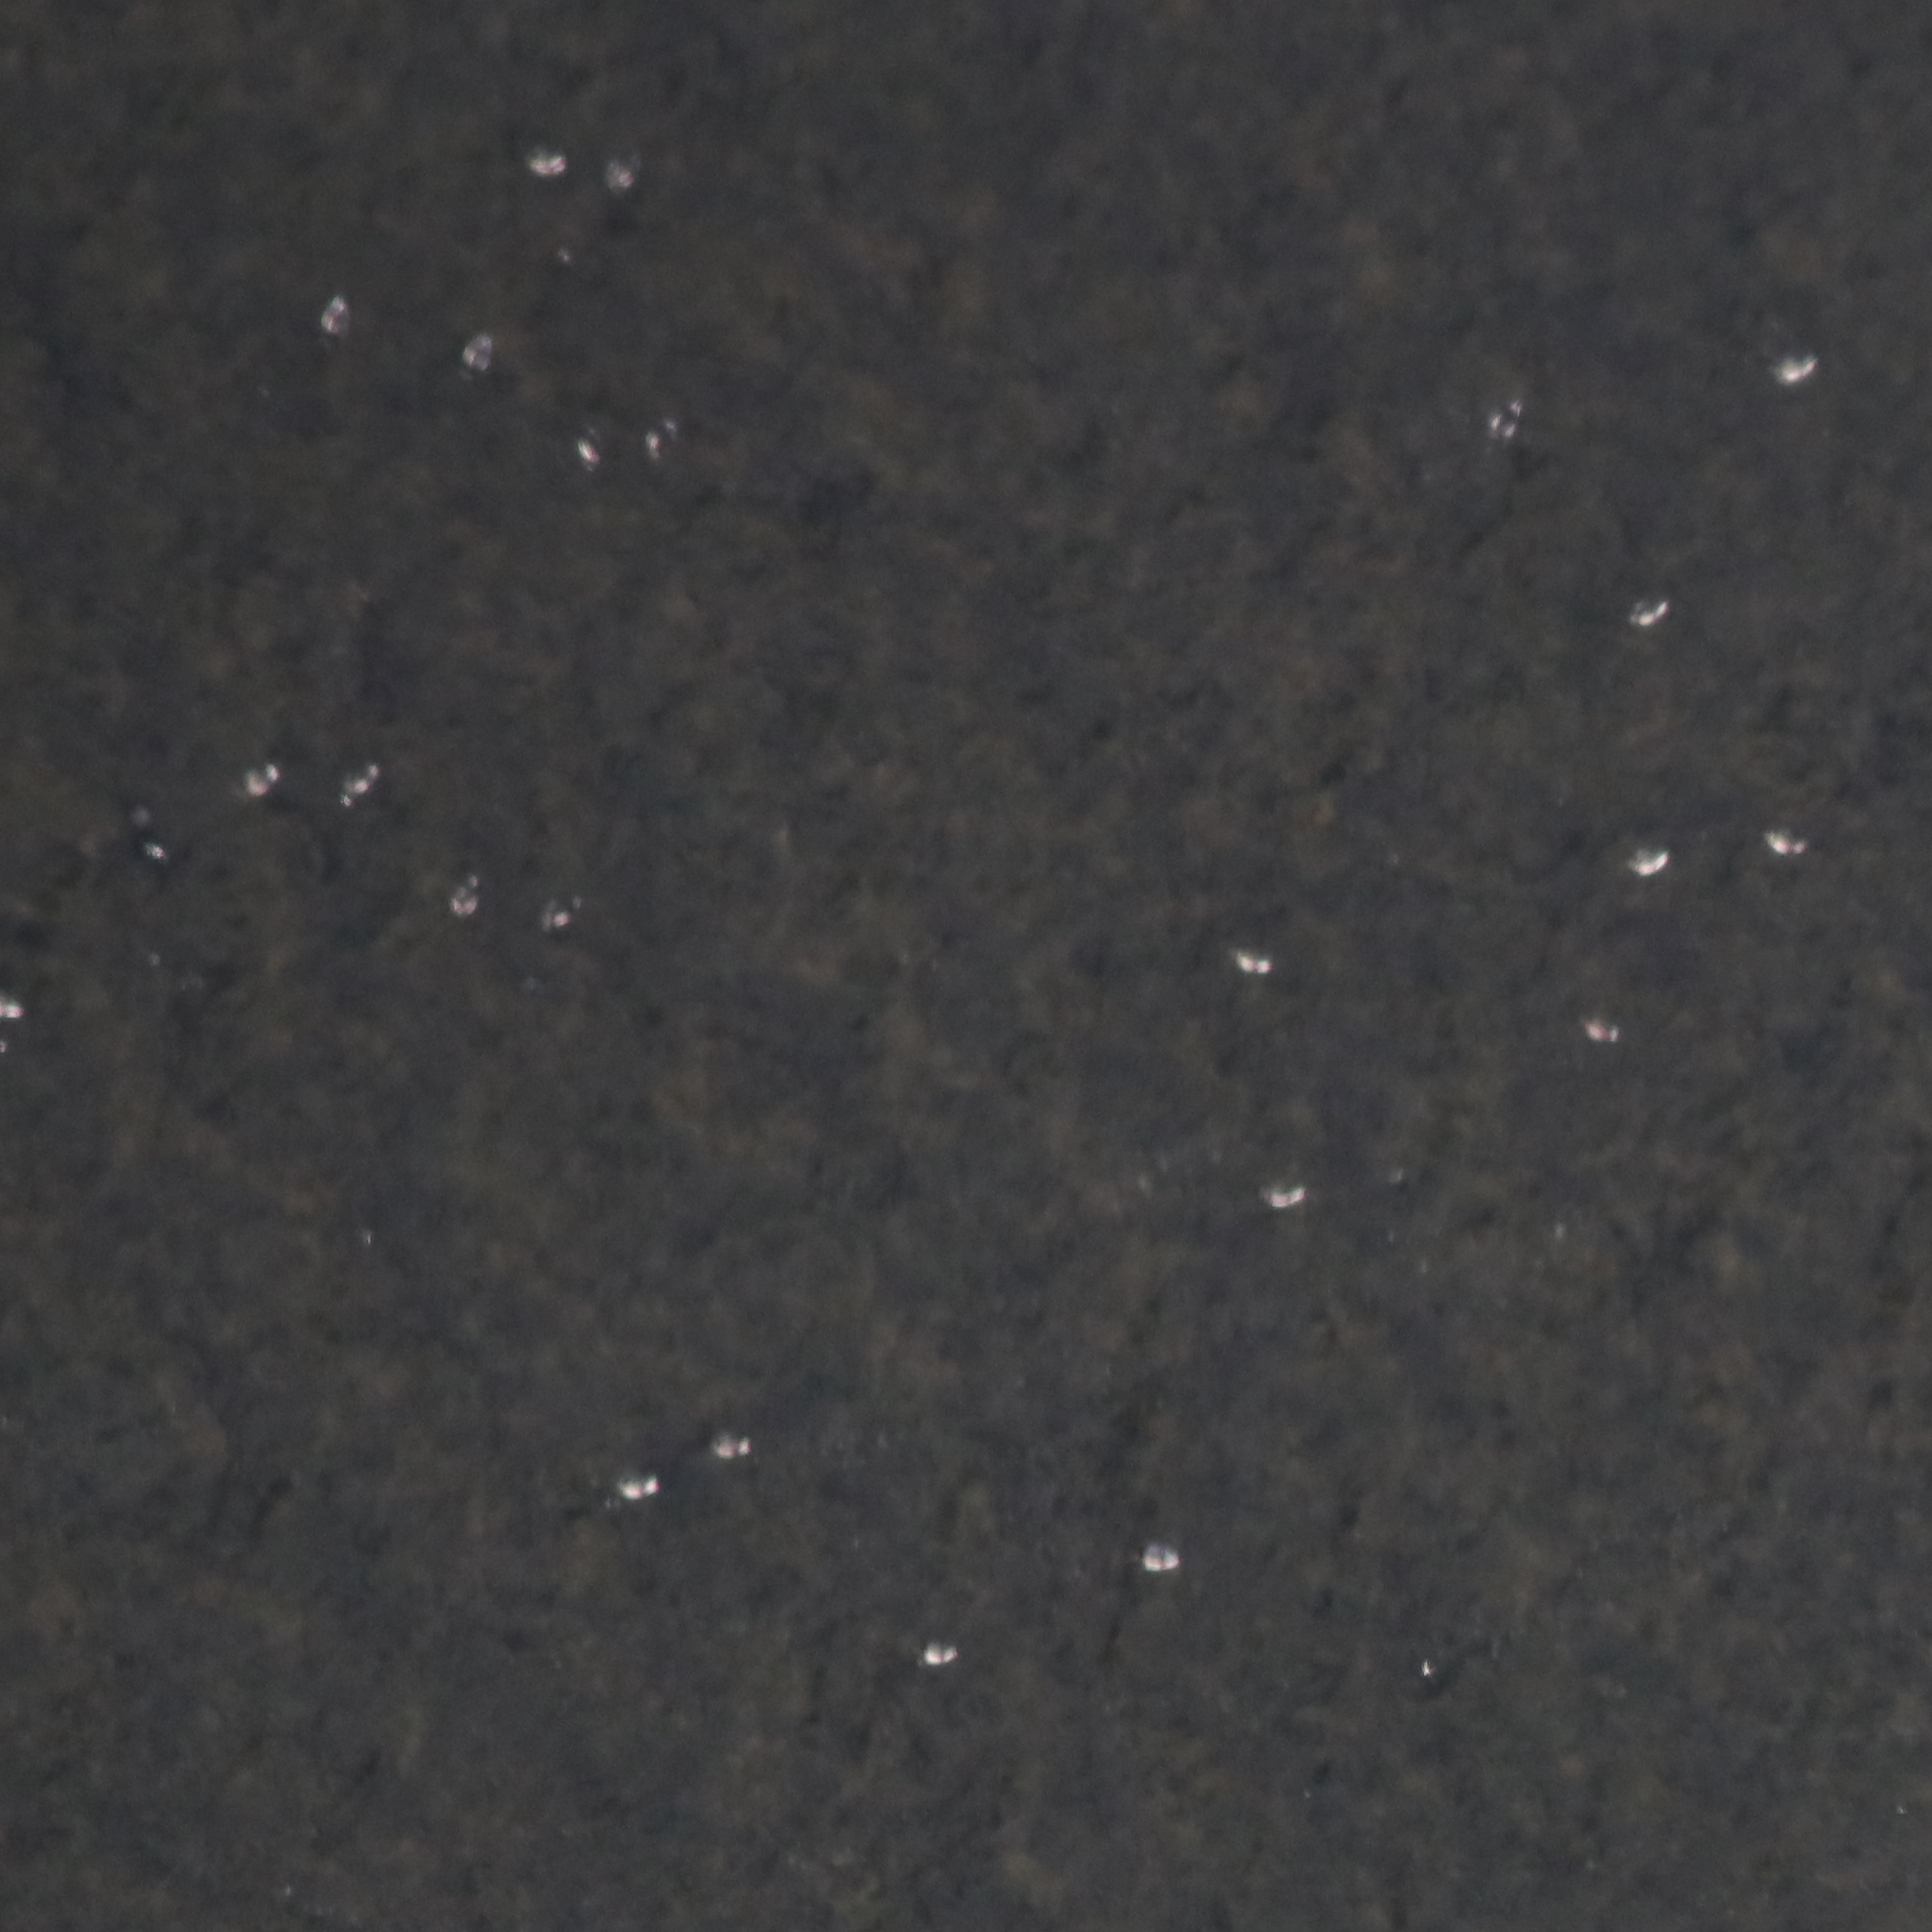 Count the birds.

22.